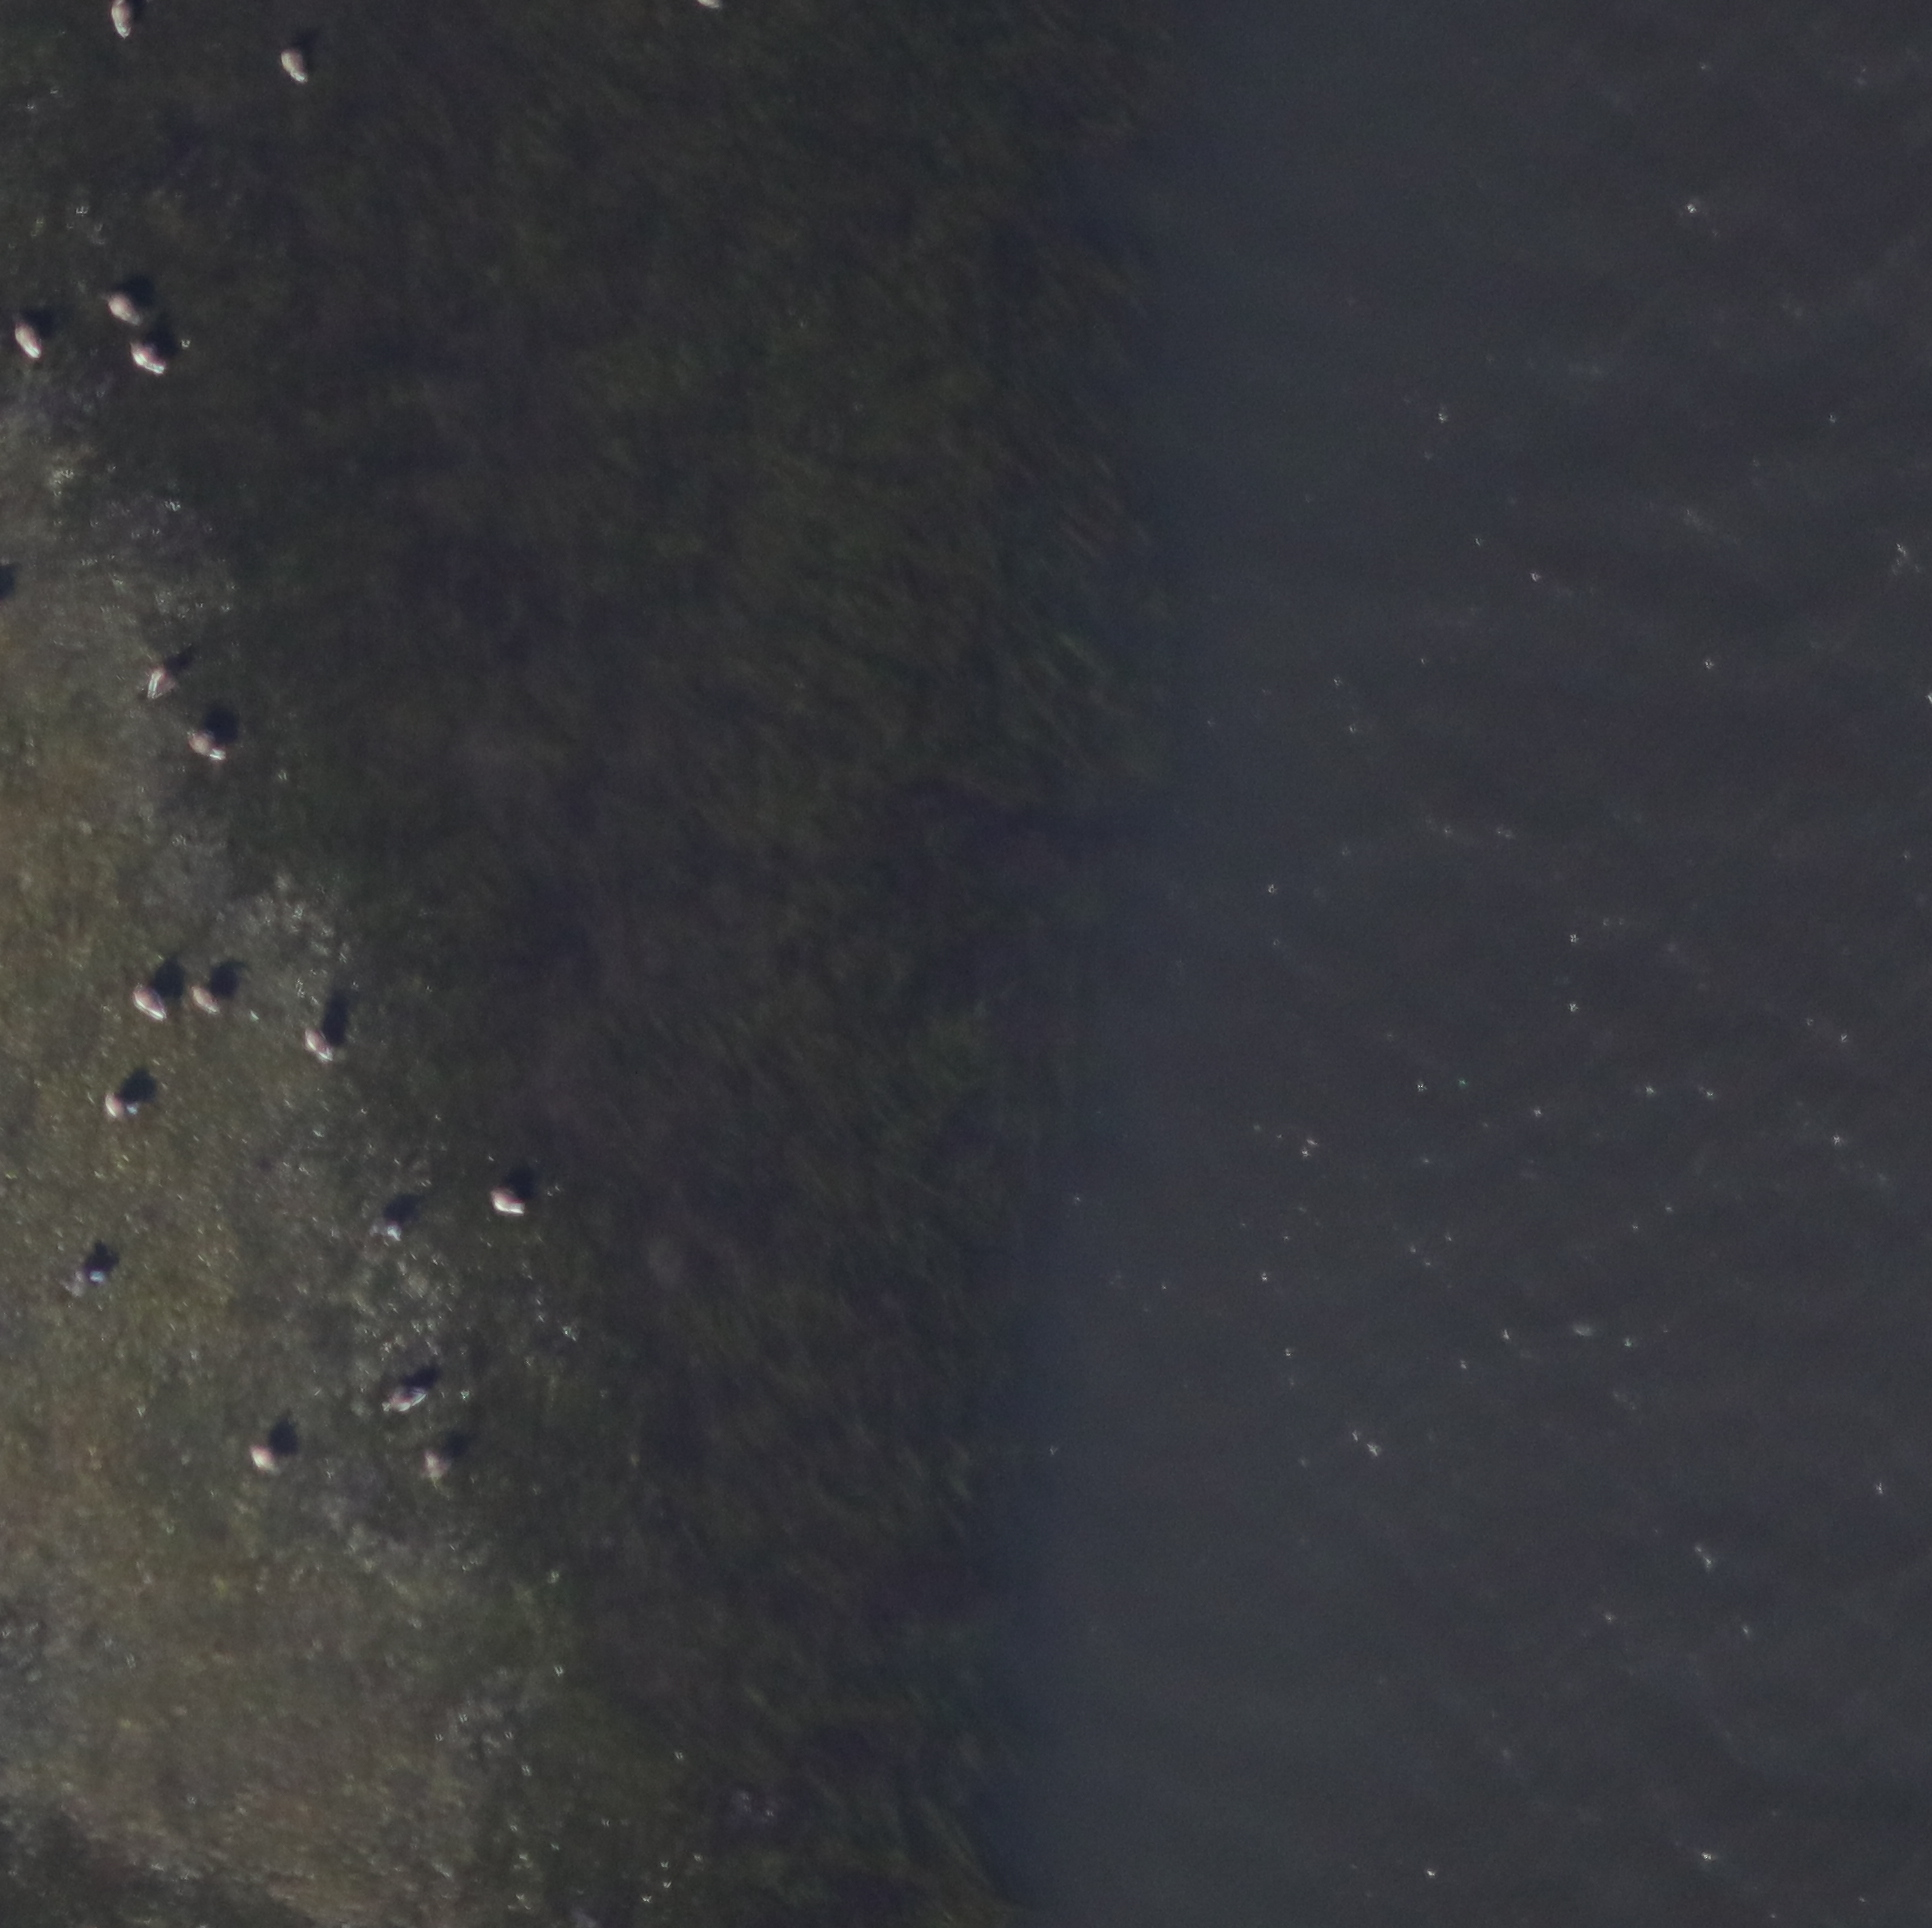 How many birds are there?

17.